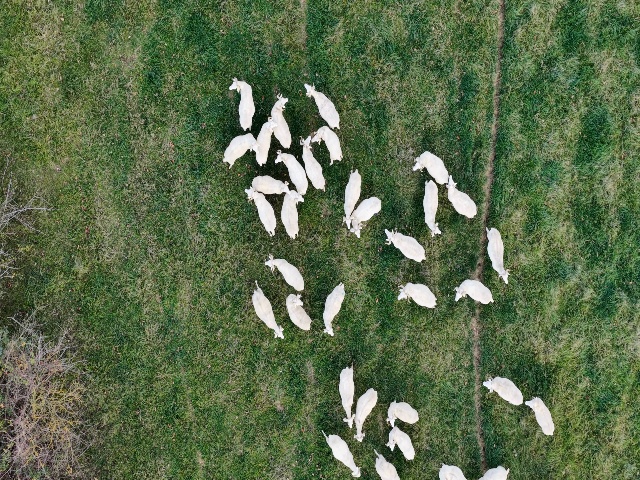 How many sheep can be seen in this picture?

34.